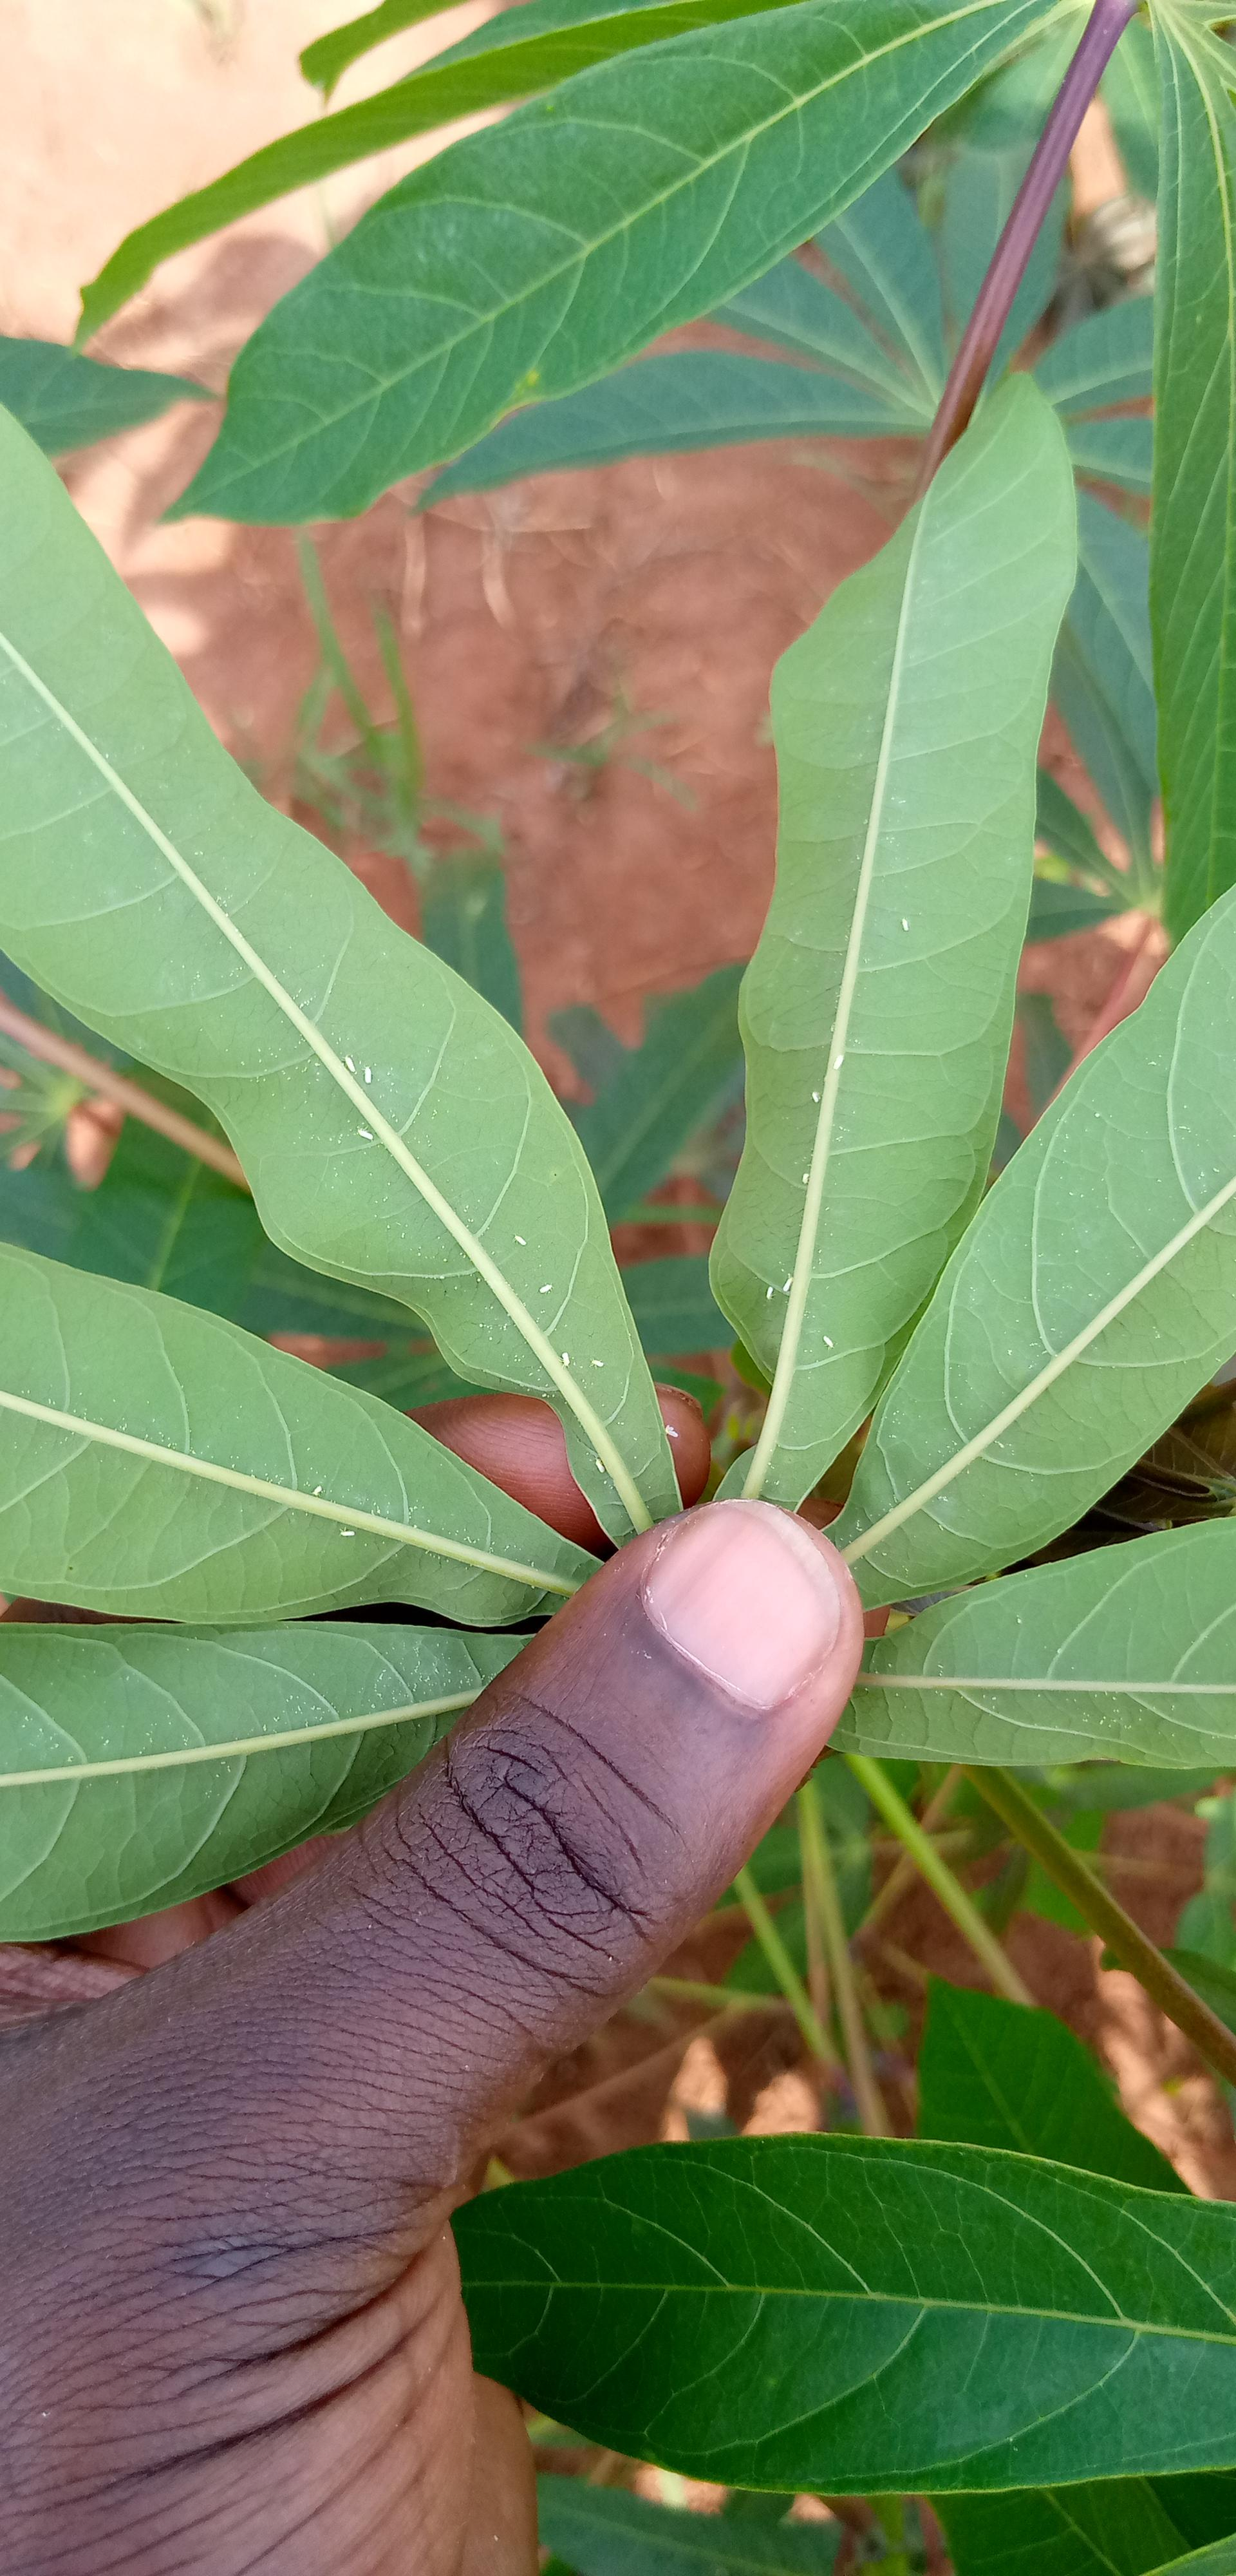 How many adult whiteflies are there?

18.